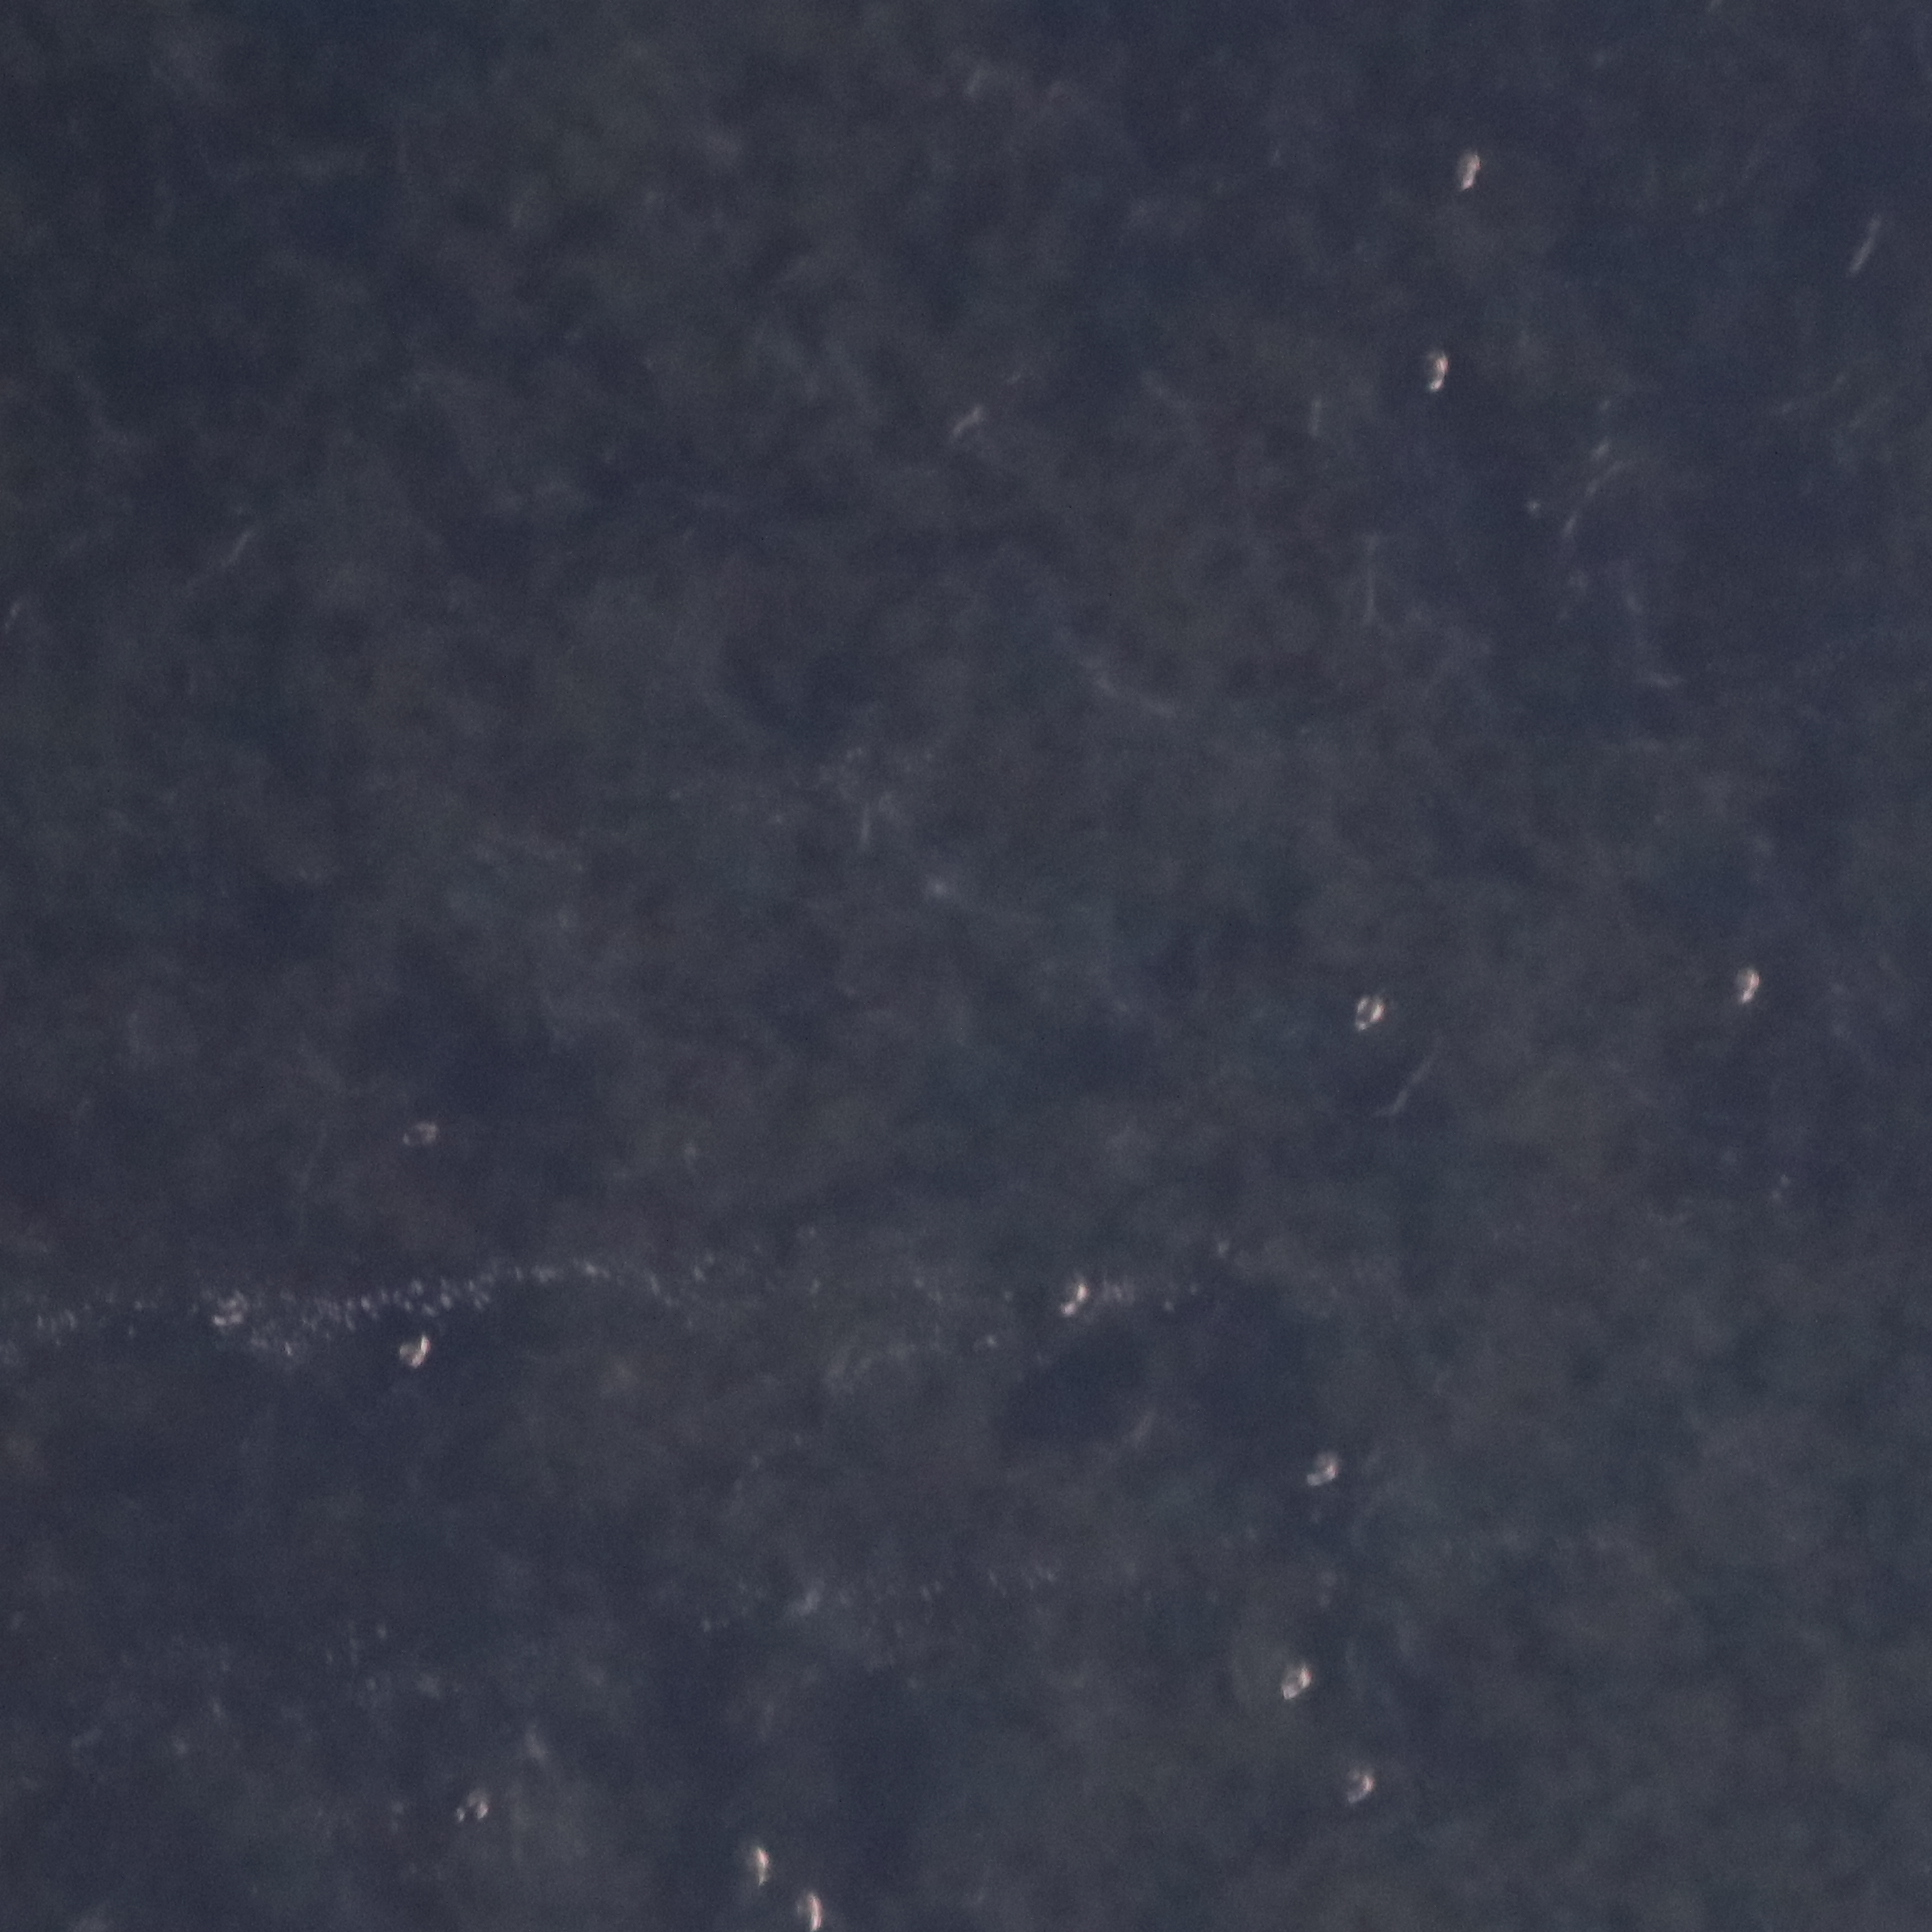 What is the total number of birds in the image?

14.